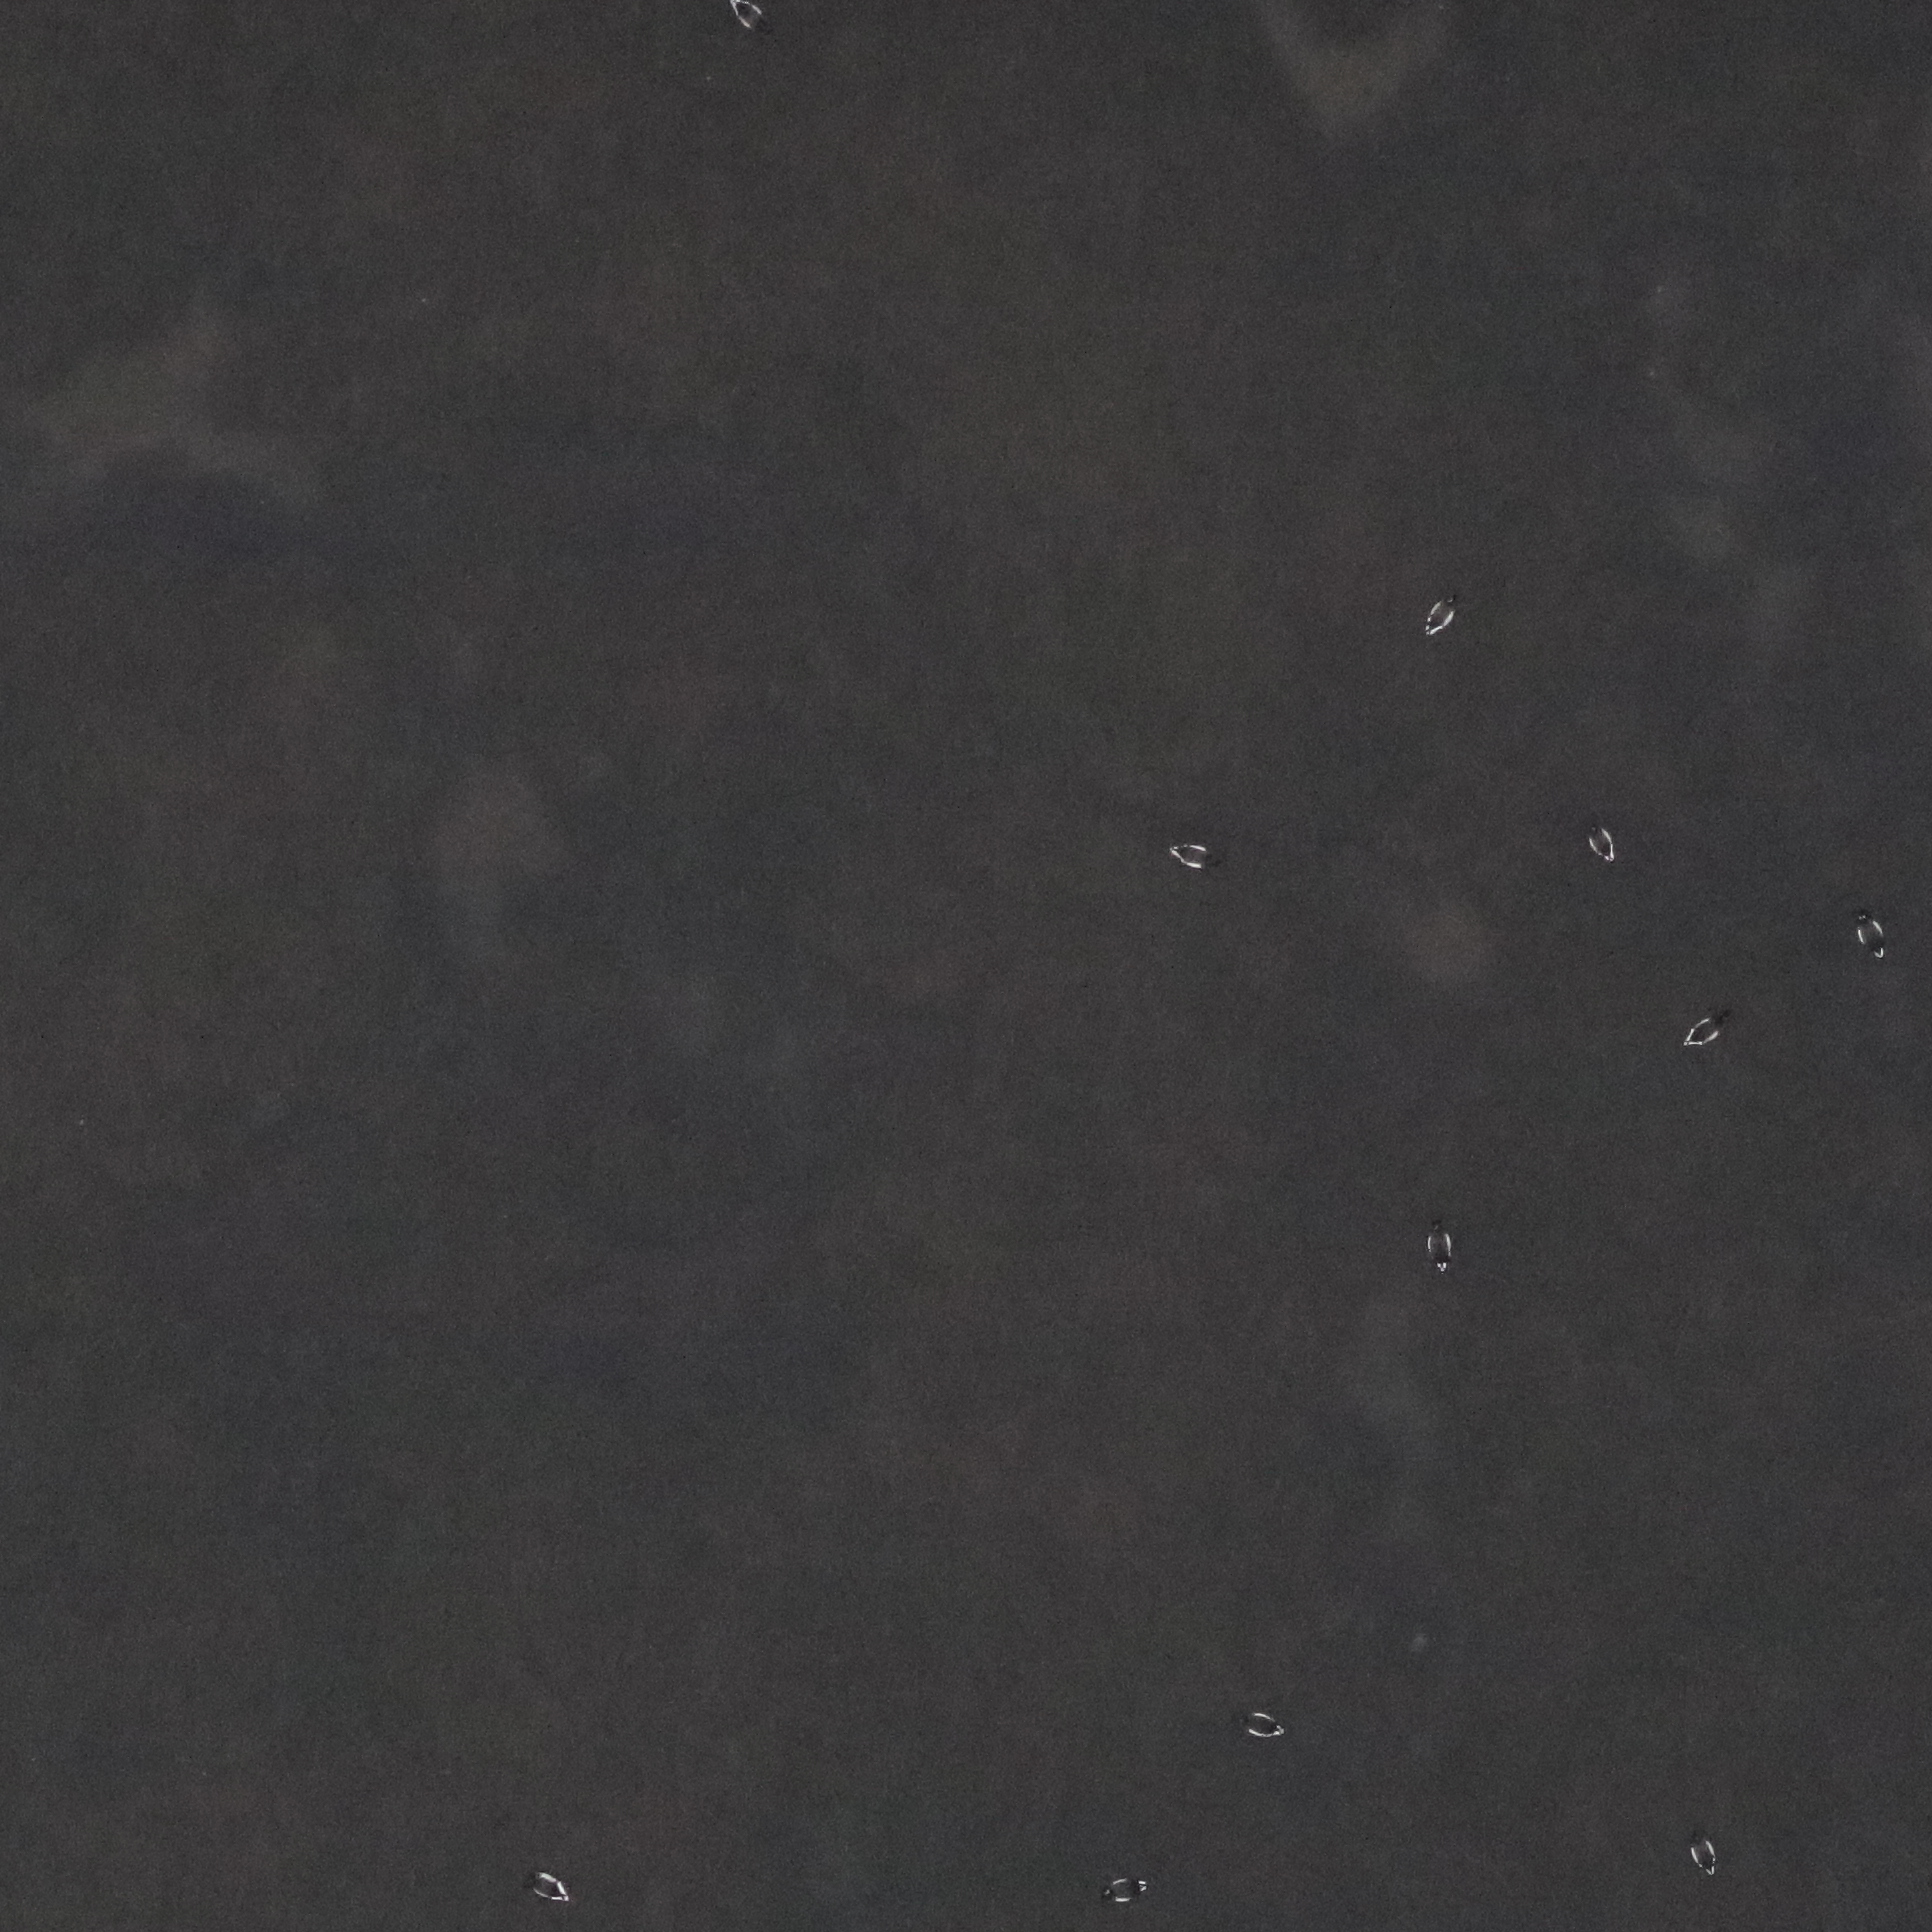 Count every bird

11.